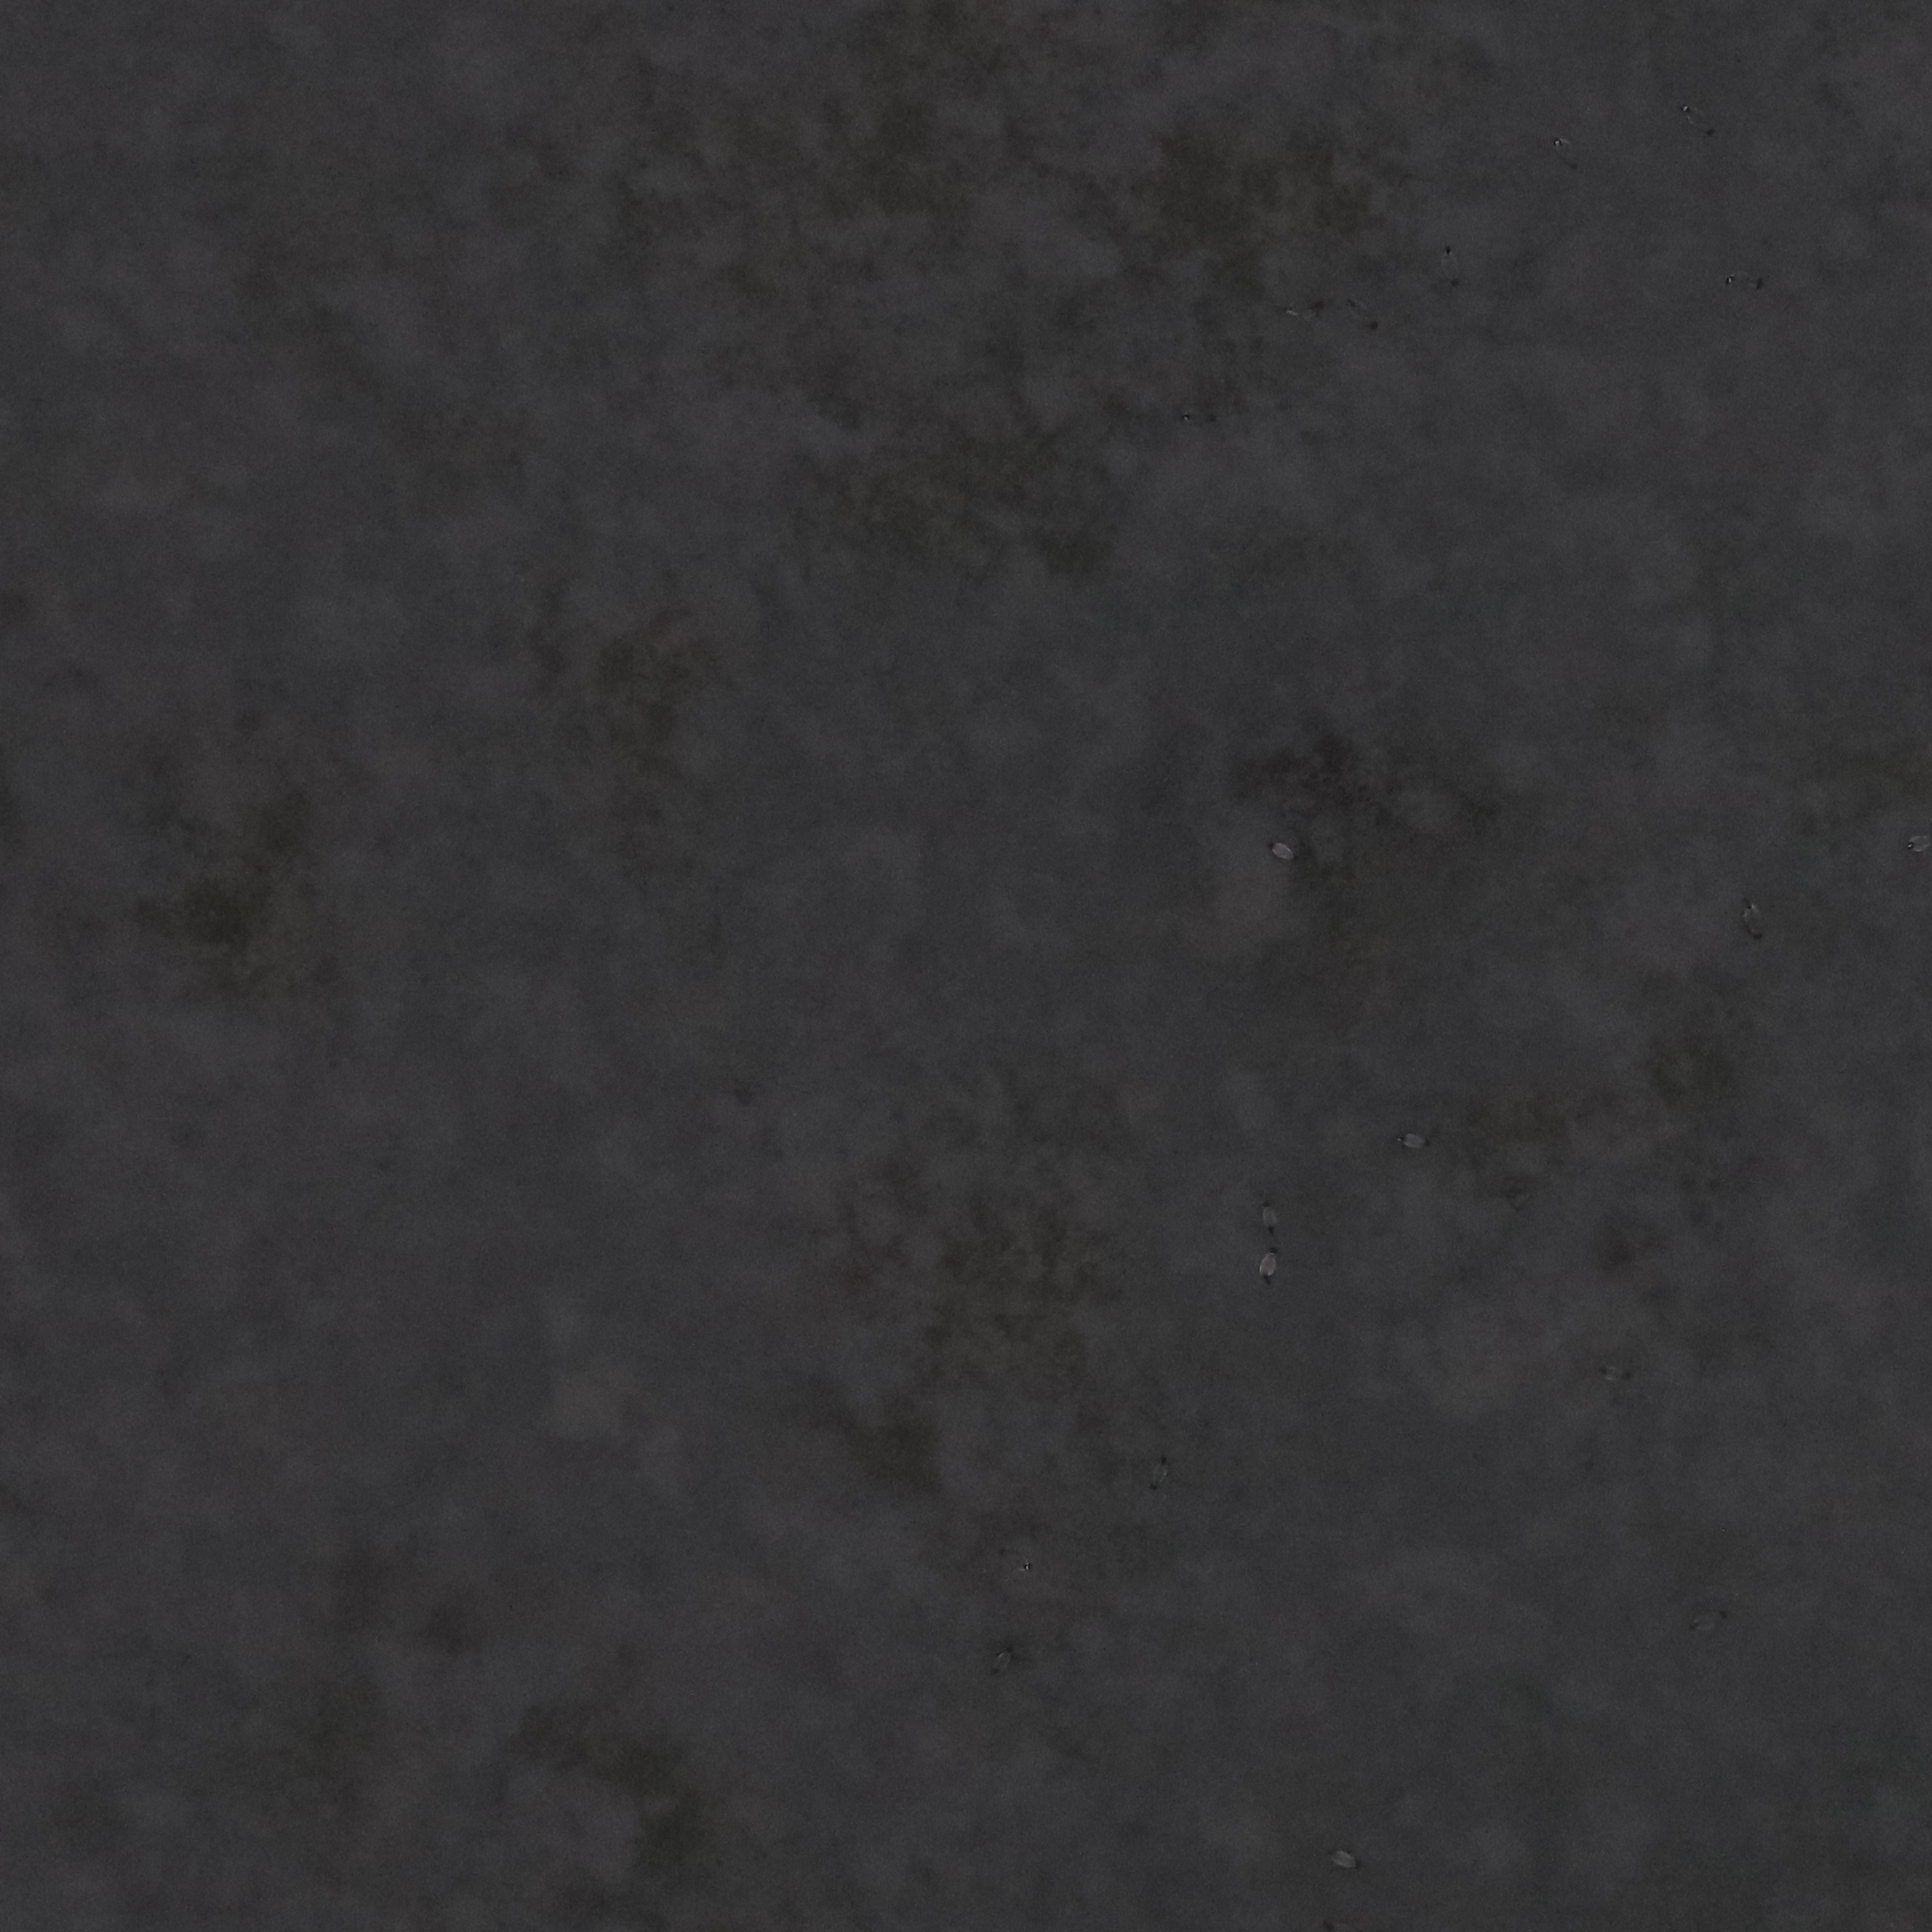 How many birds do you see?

19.